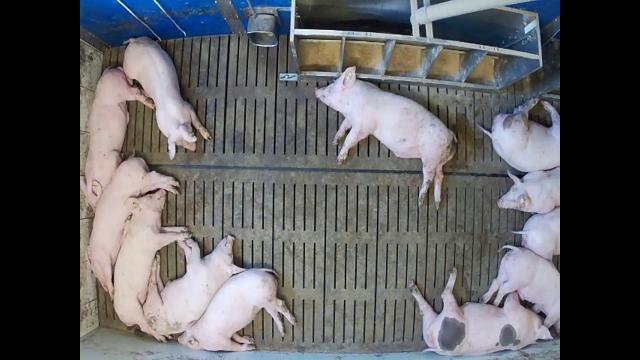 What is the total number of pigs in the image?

12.